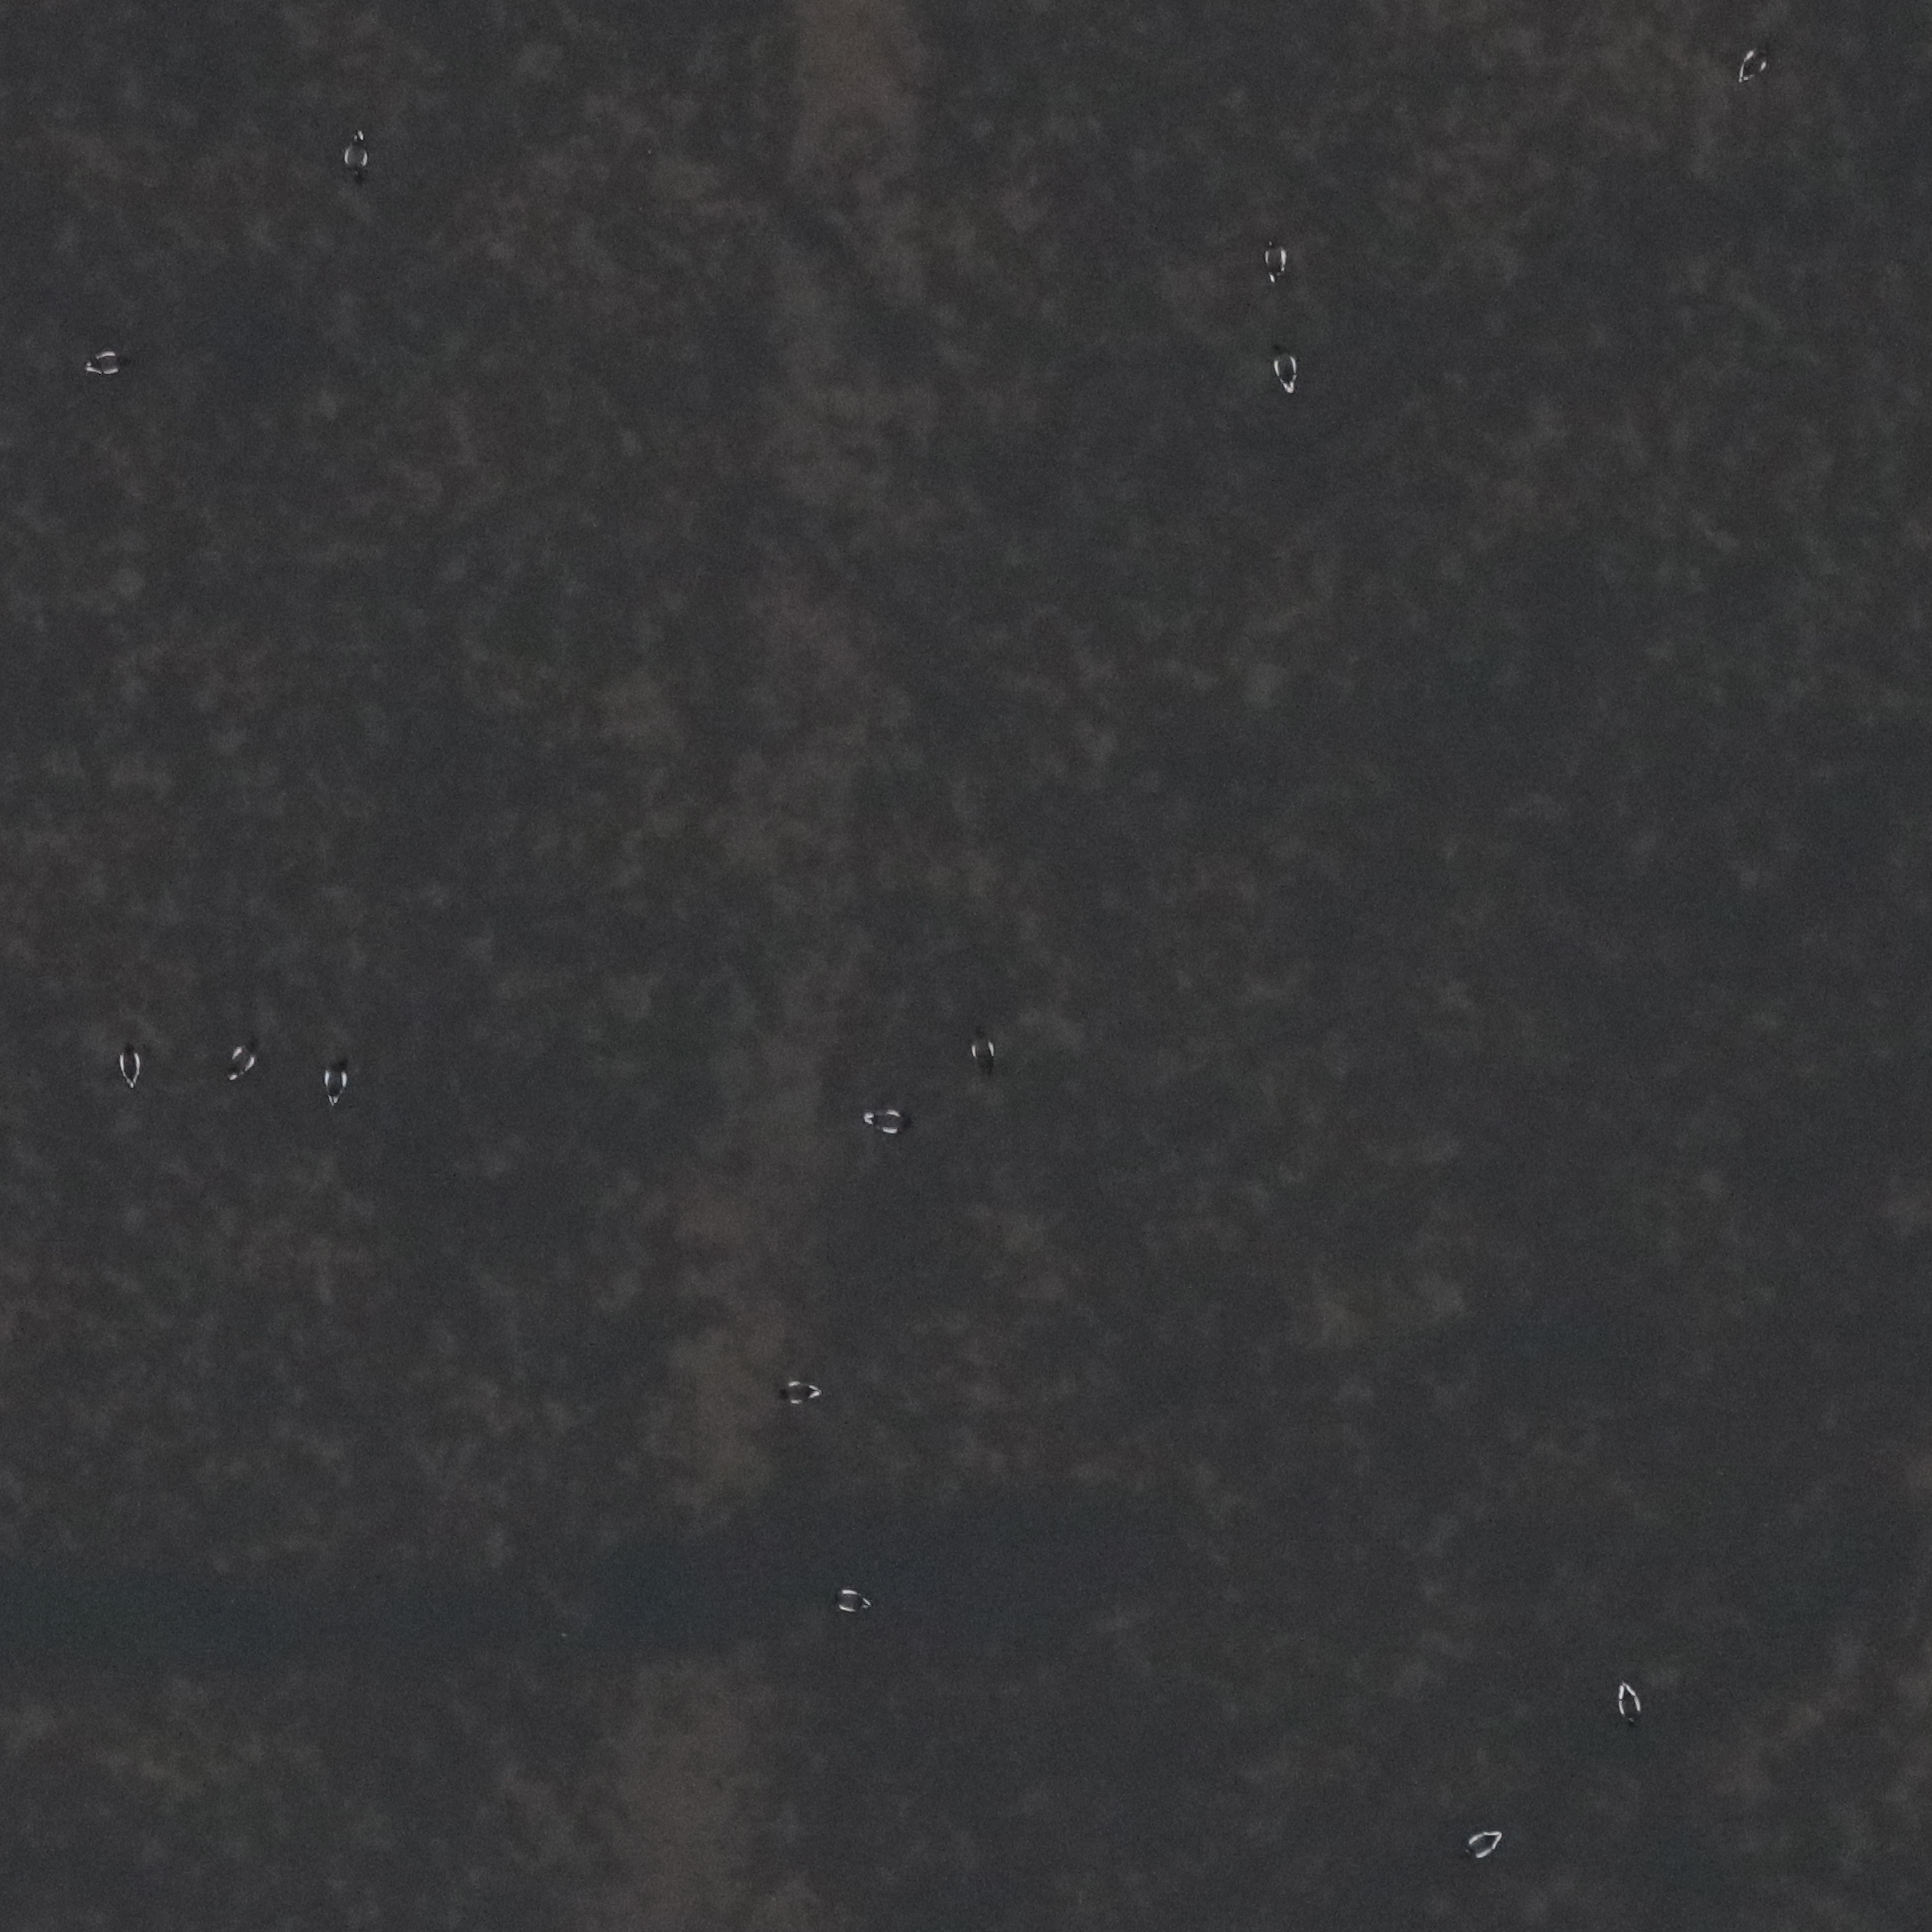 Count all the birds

14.